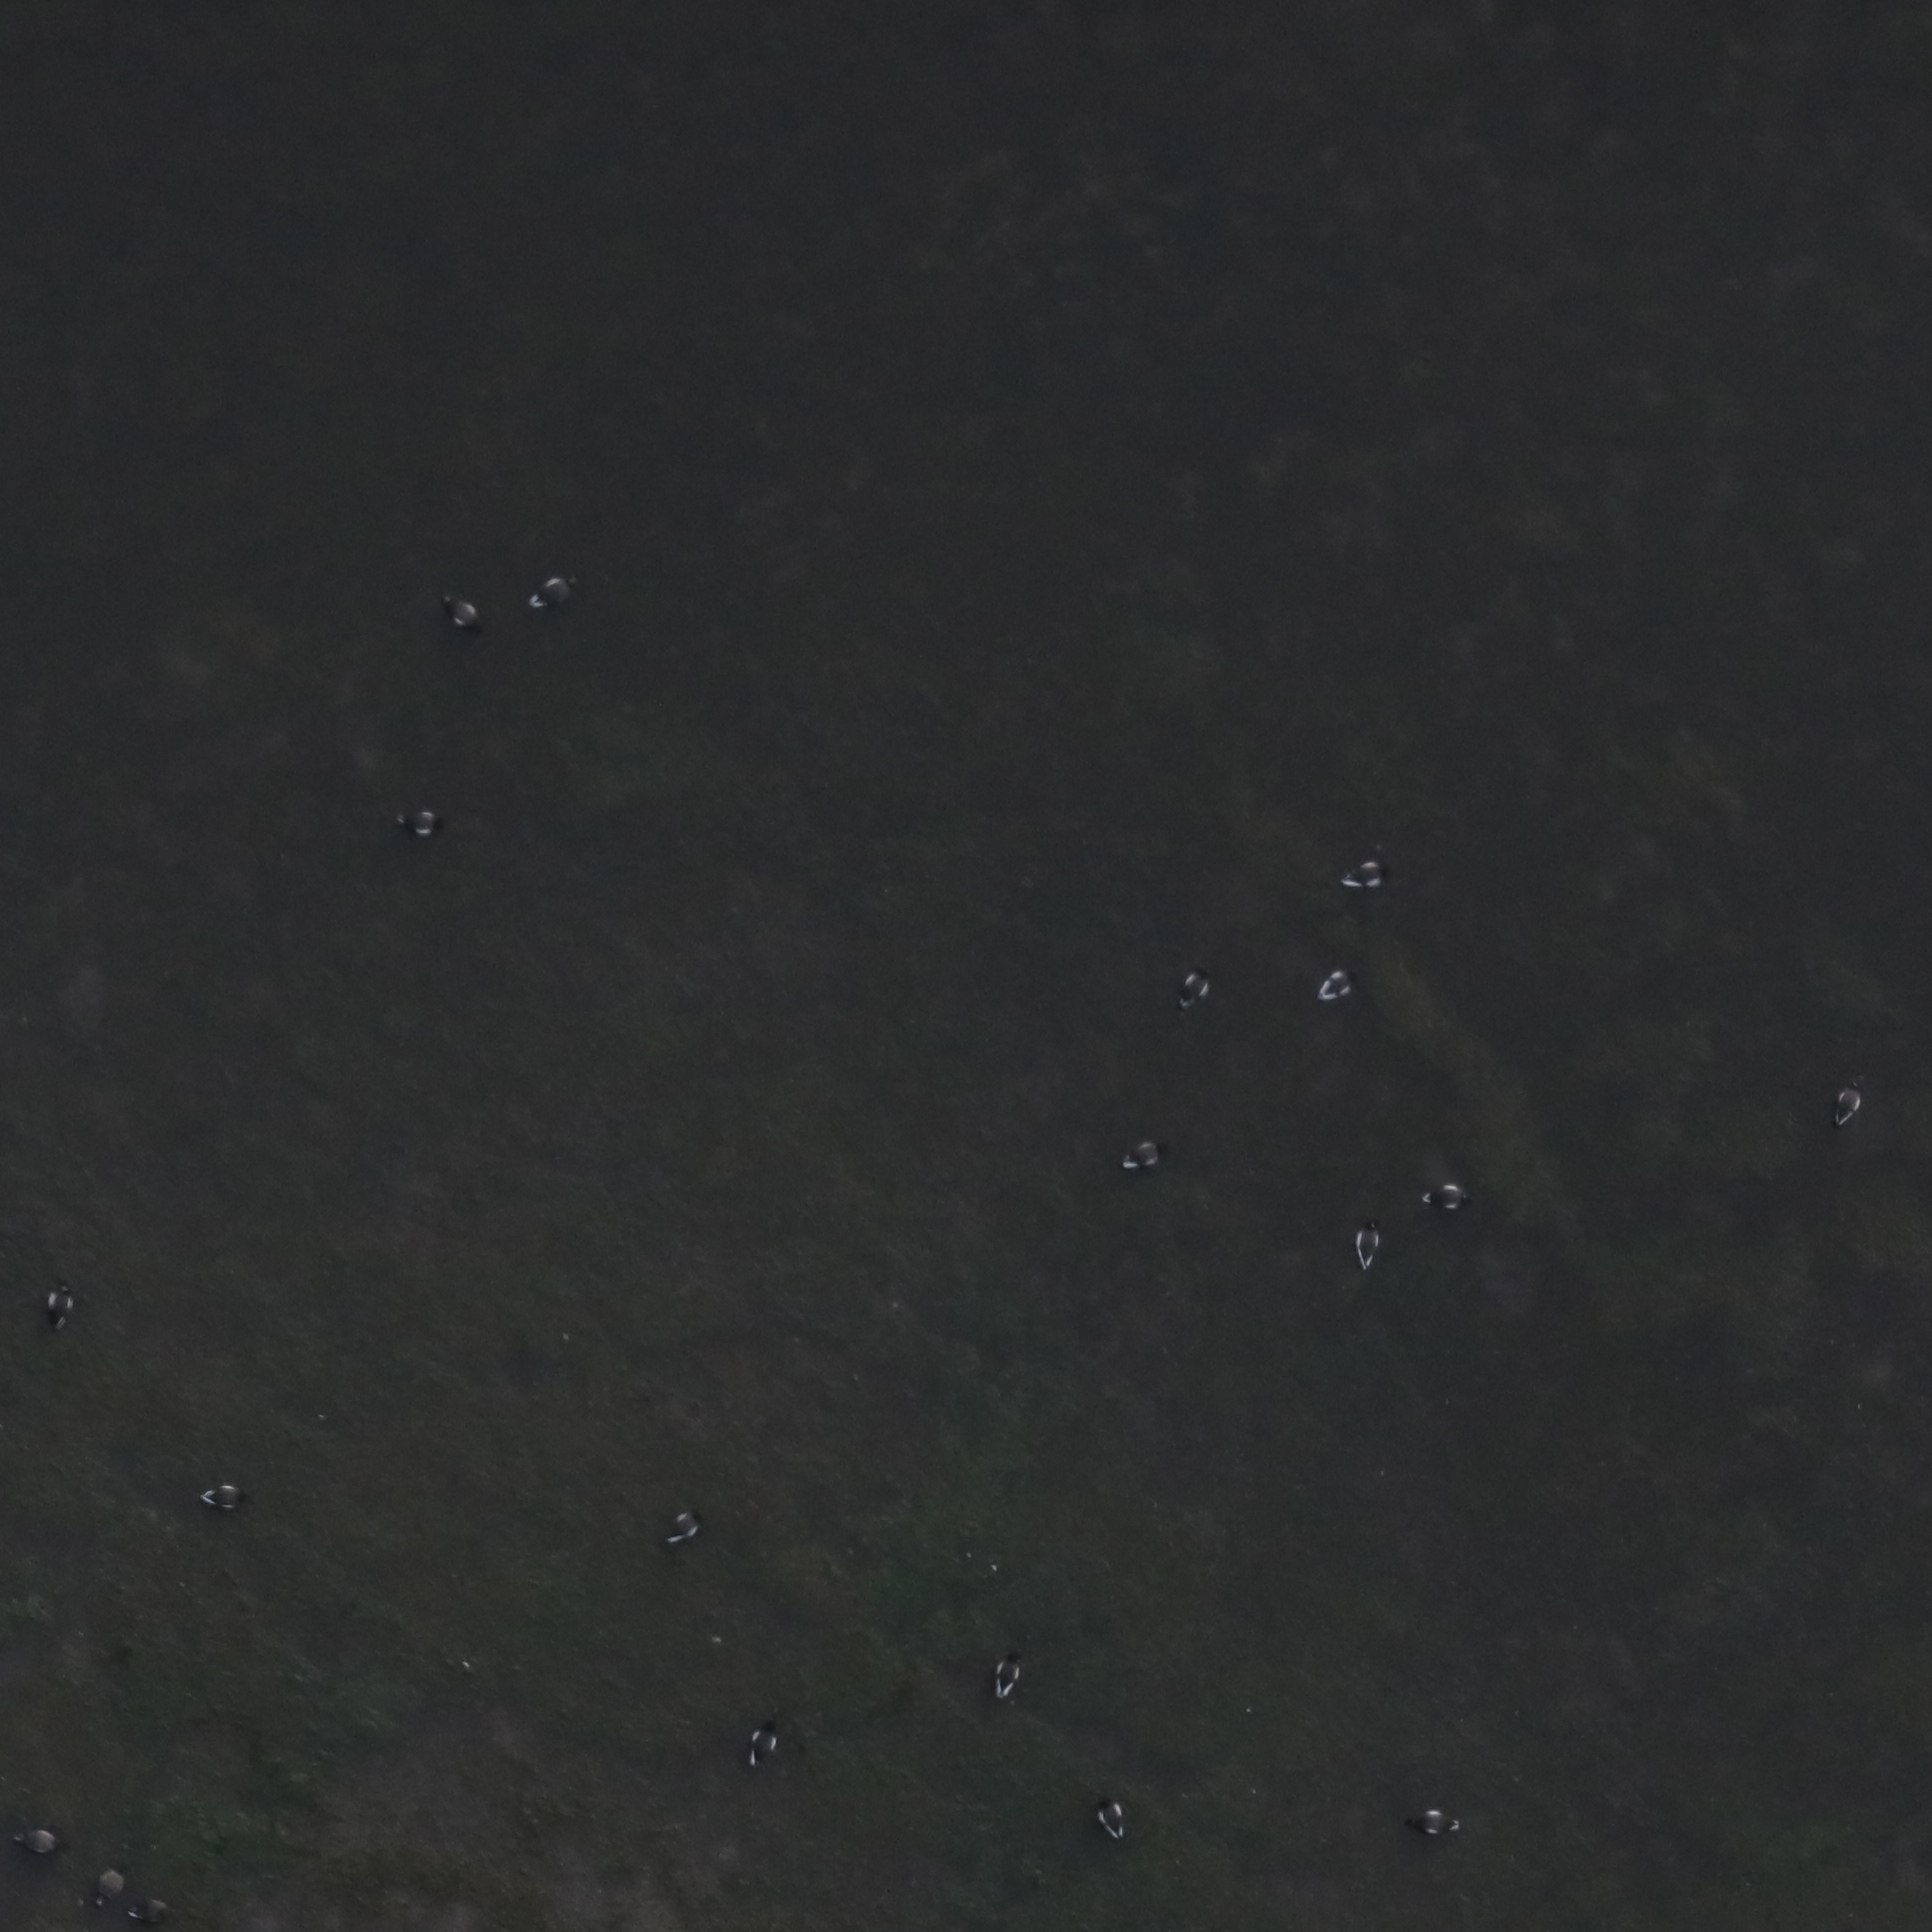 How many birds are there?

20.